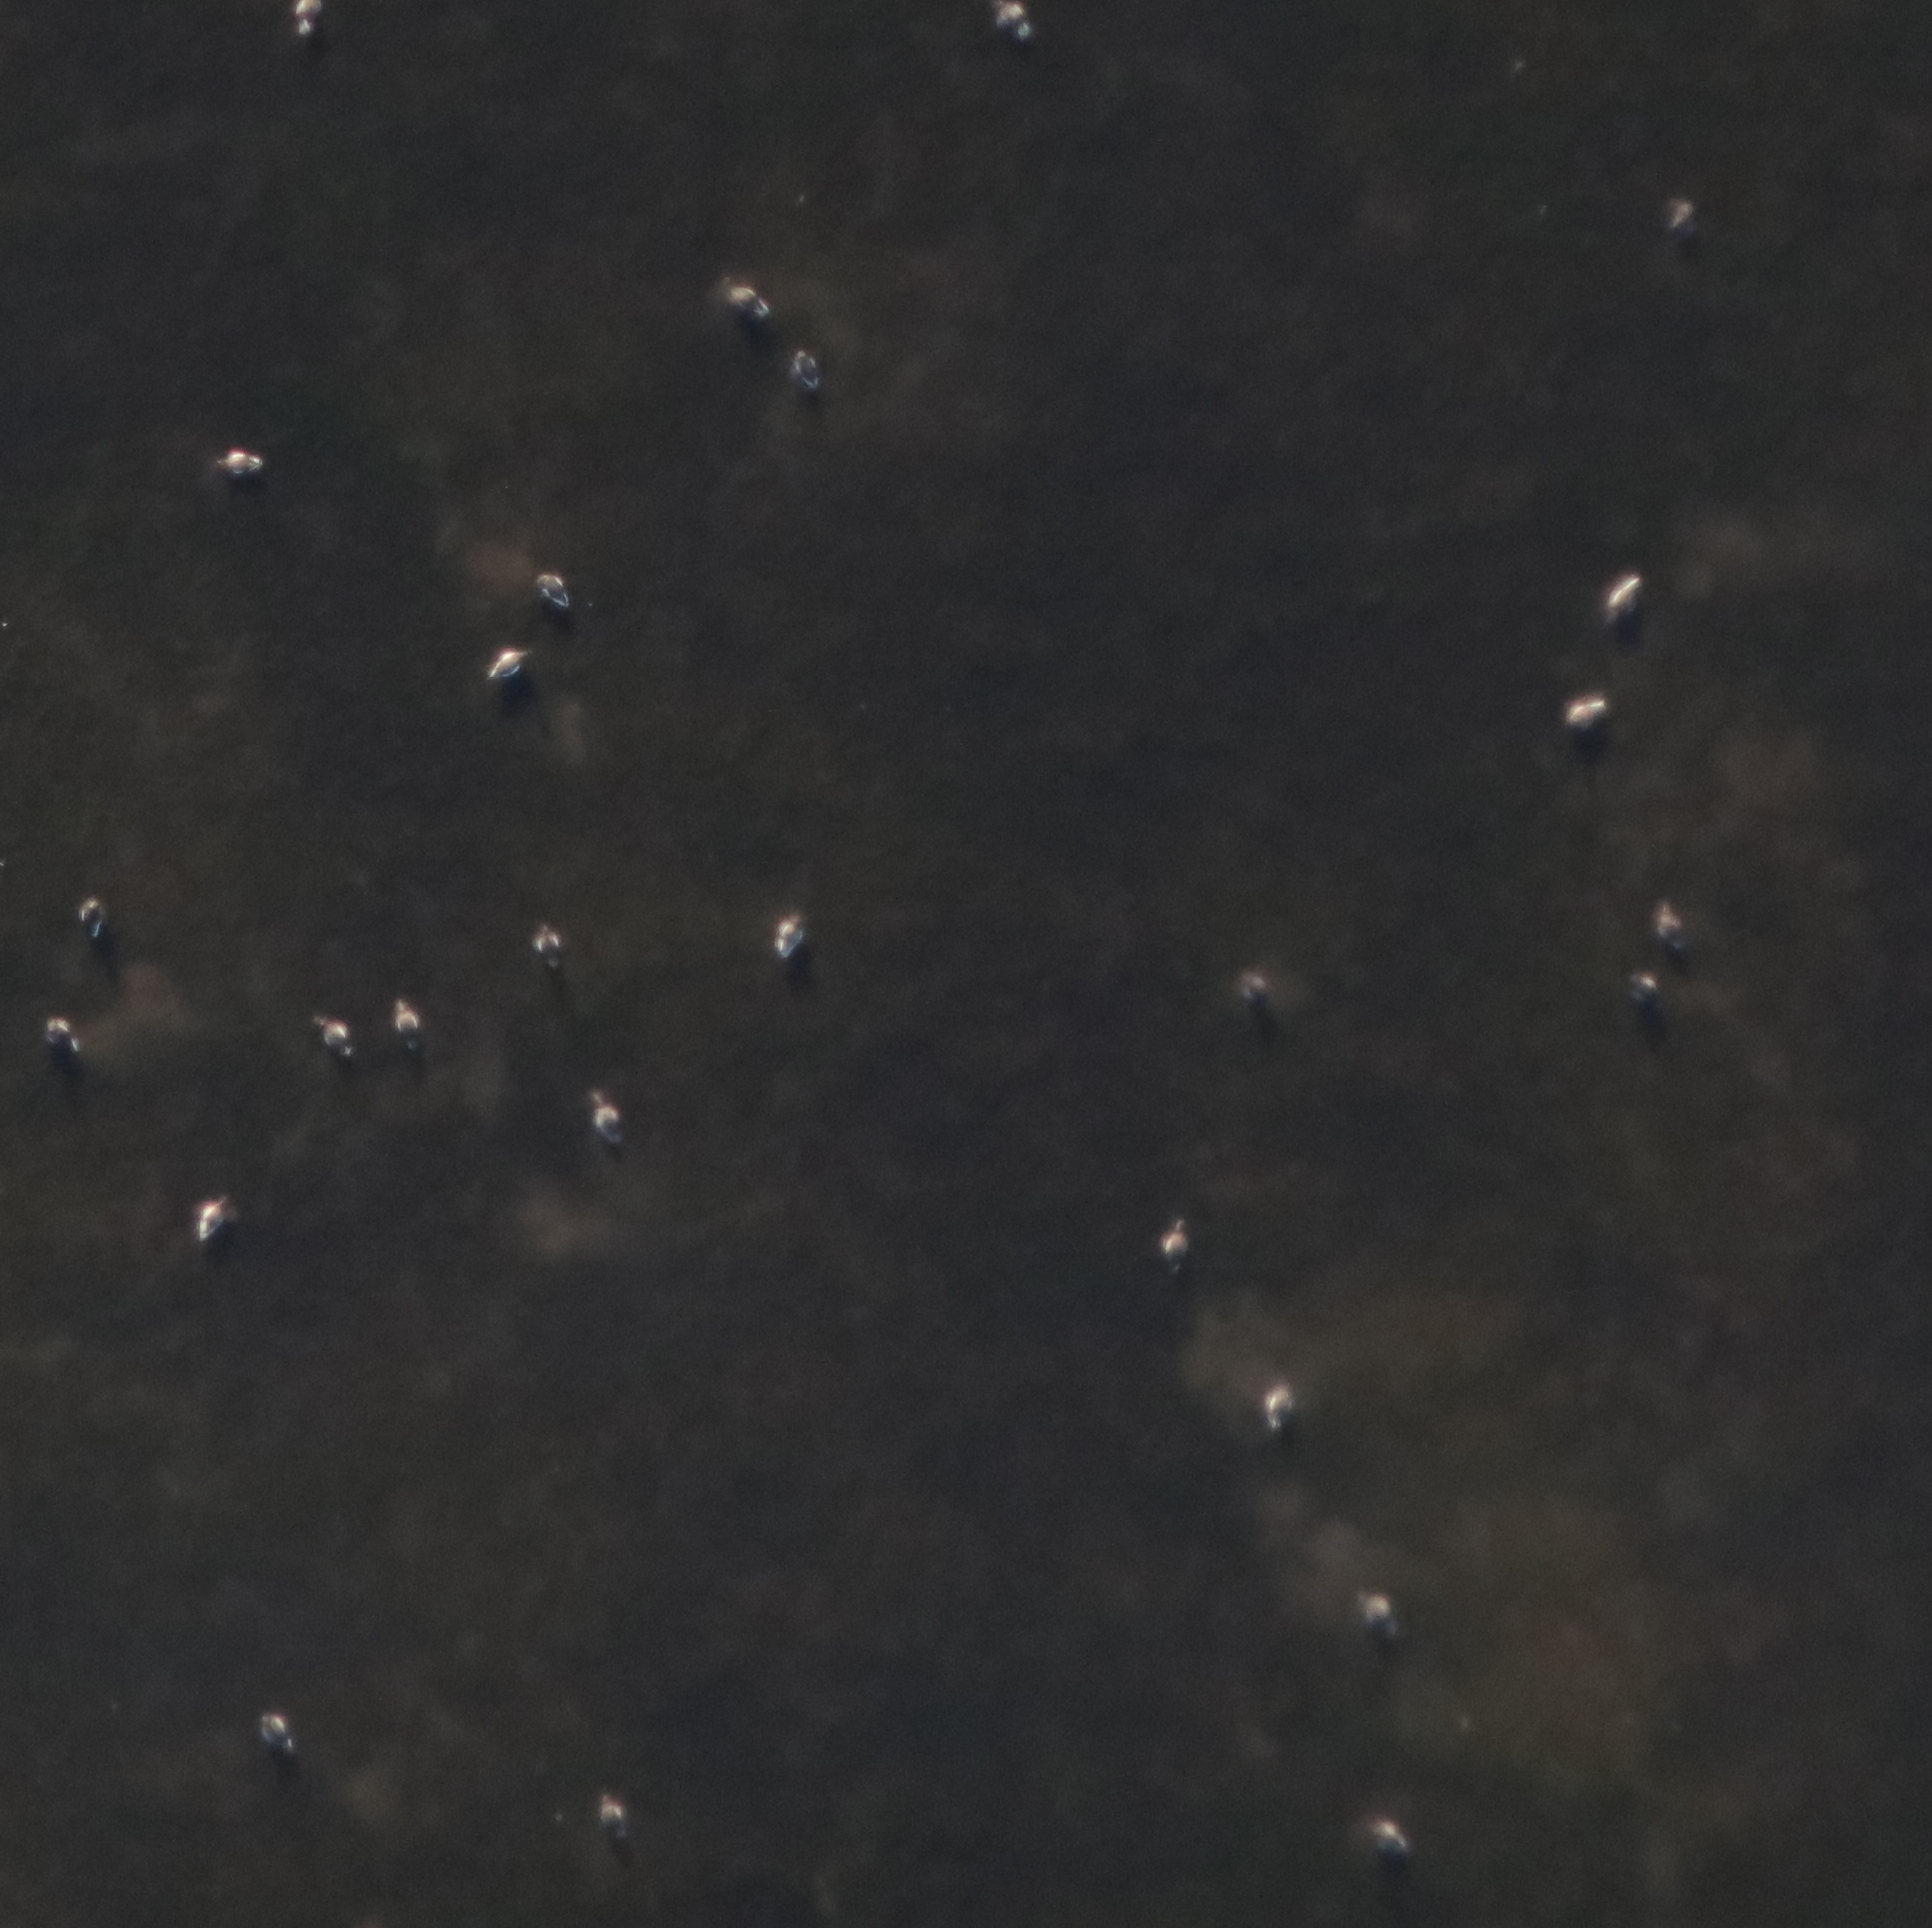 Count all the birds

26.